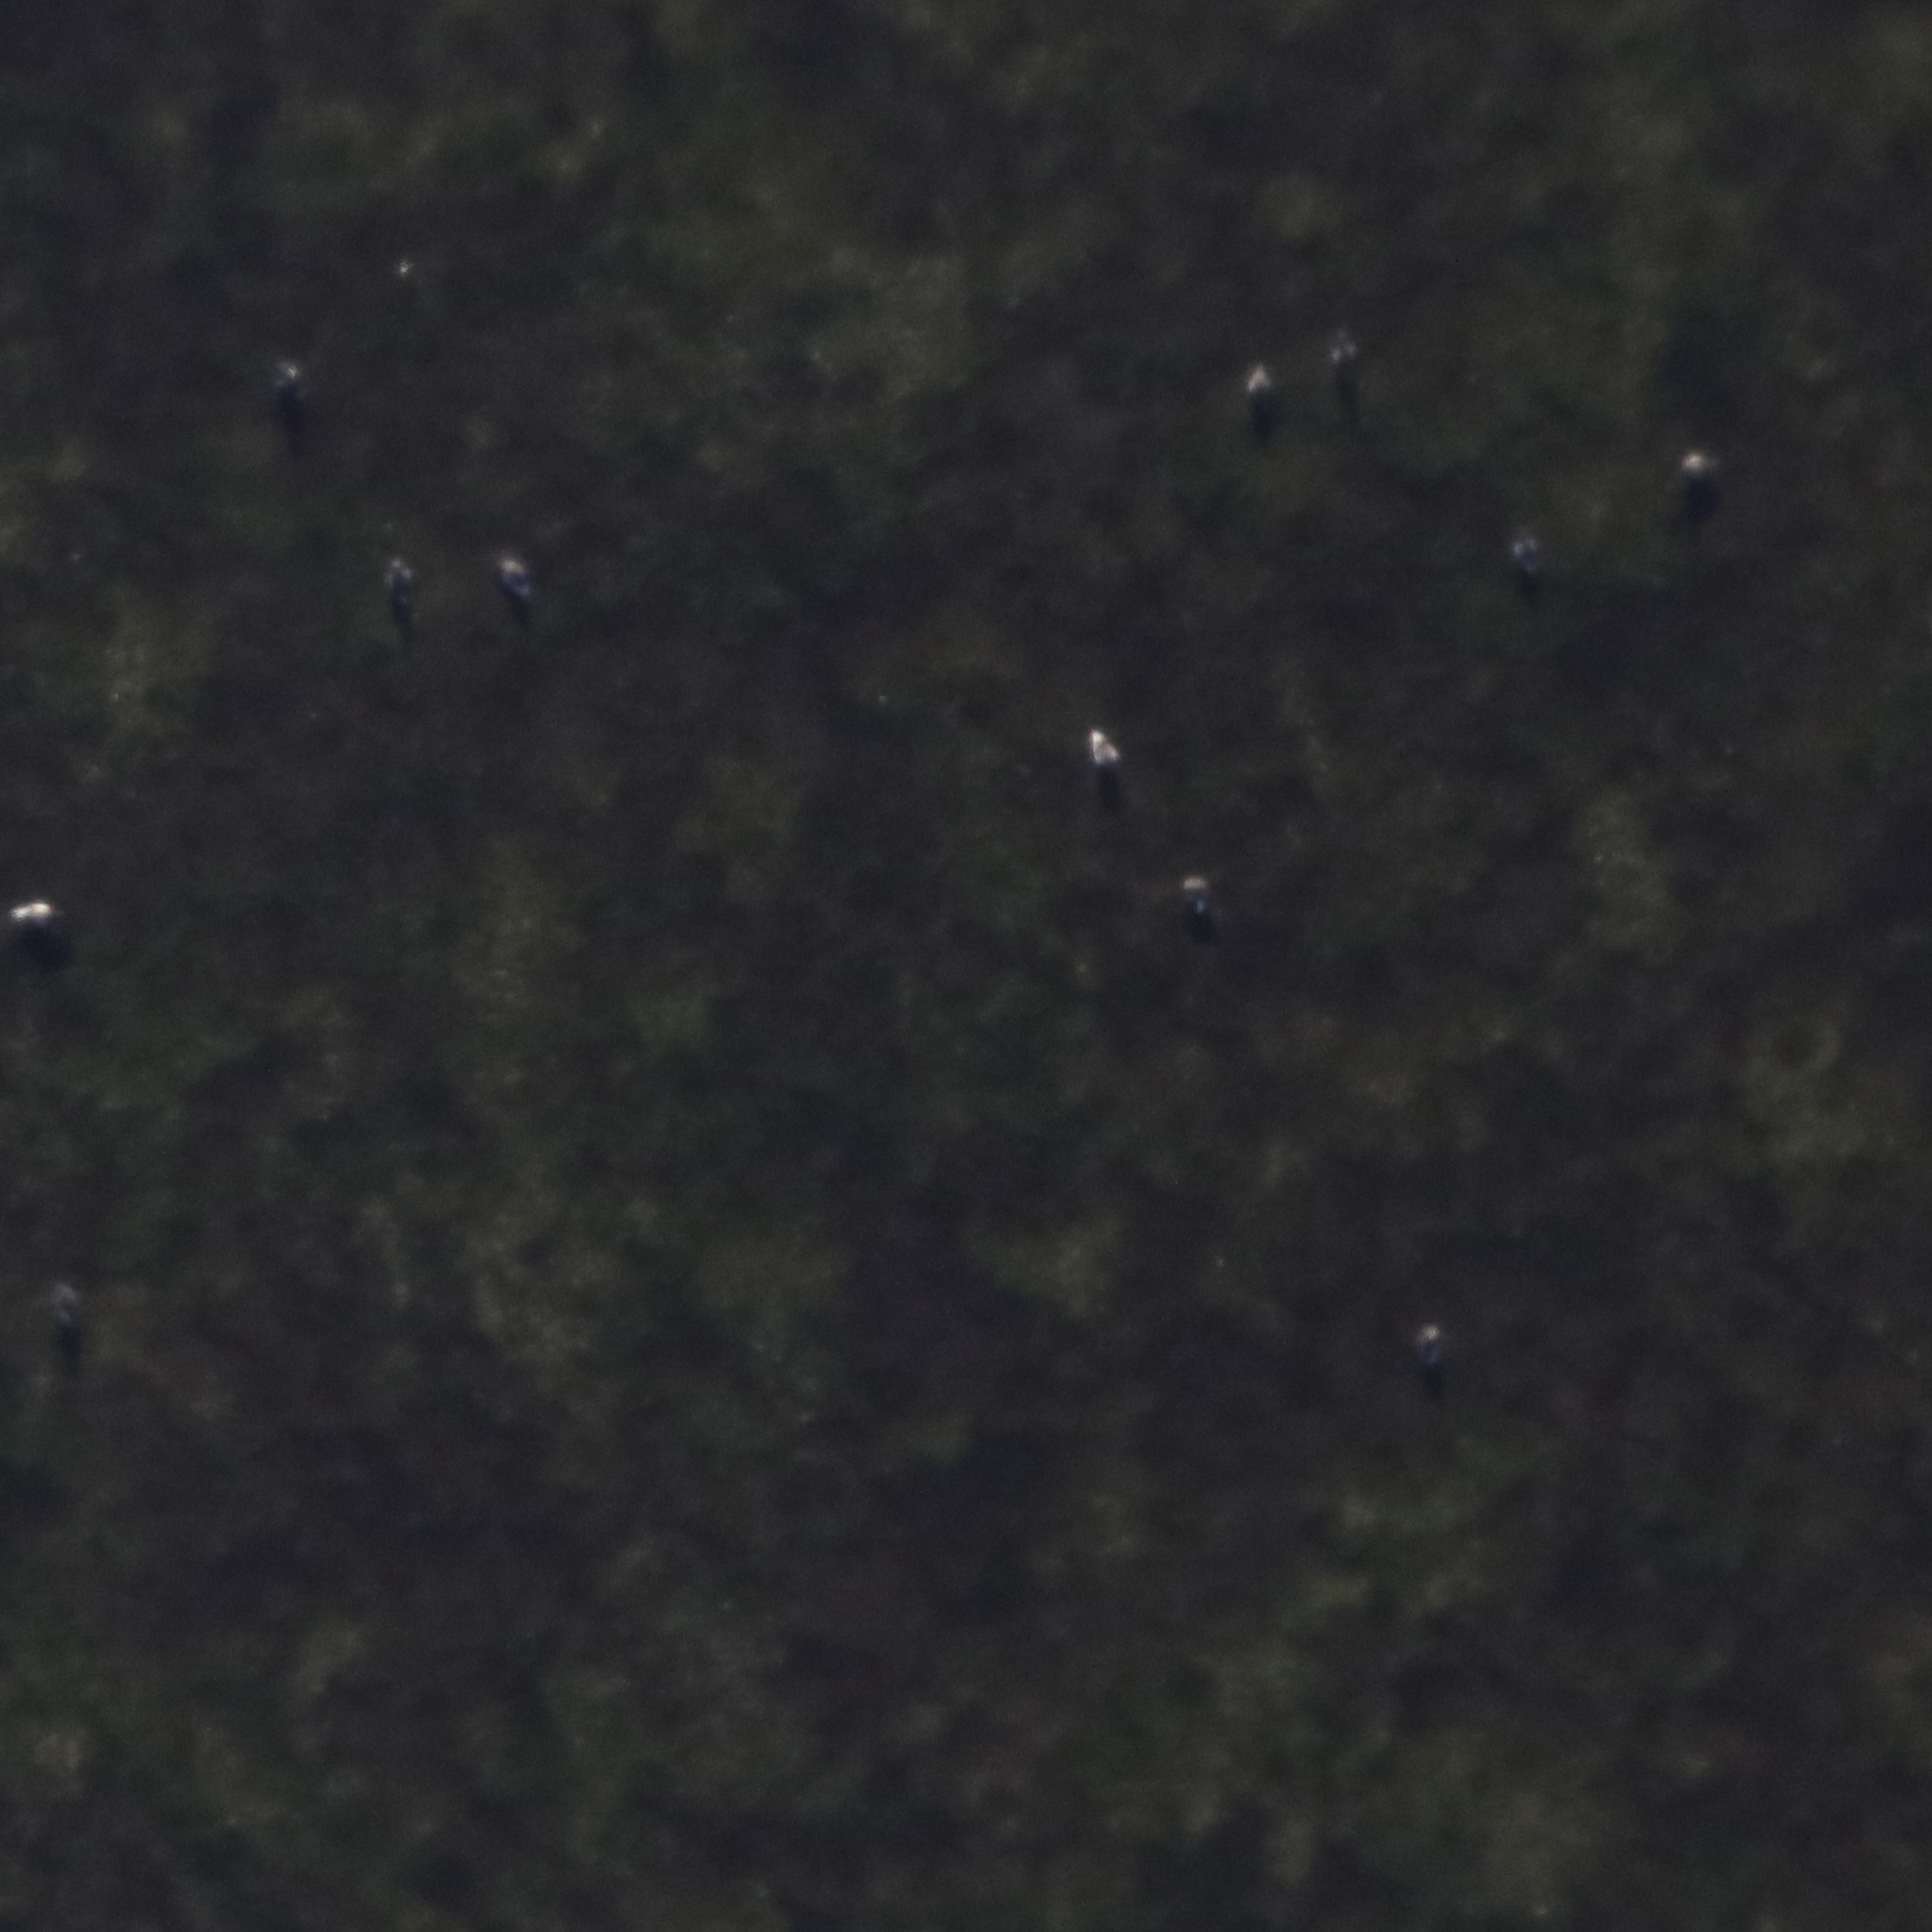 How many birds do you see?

12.